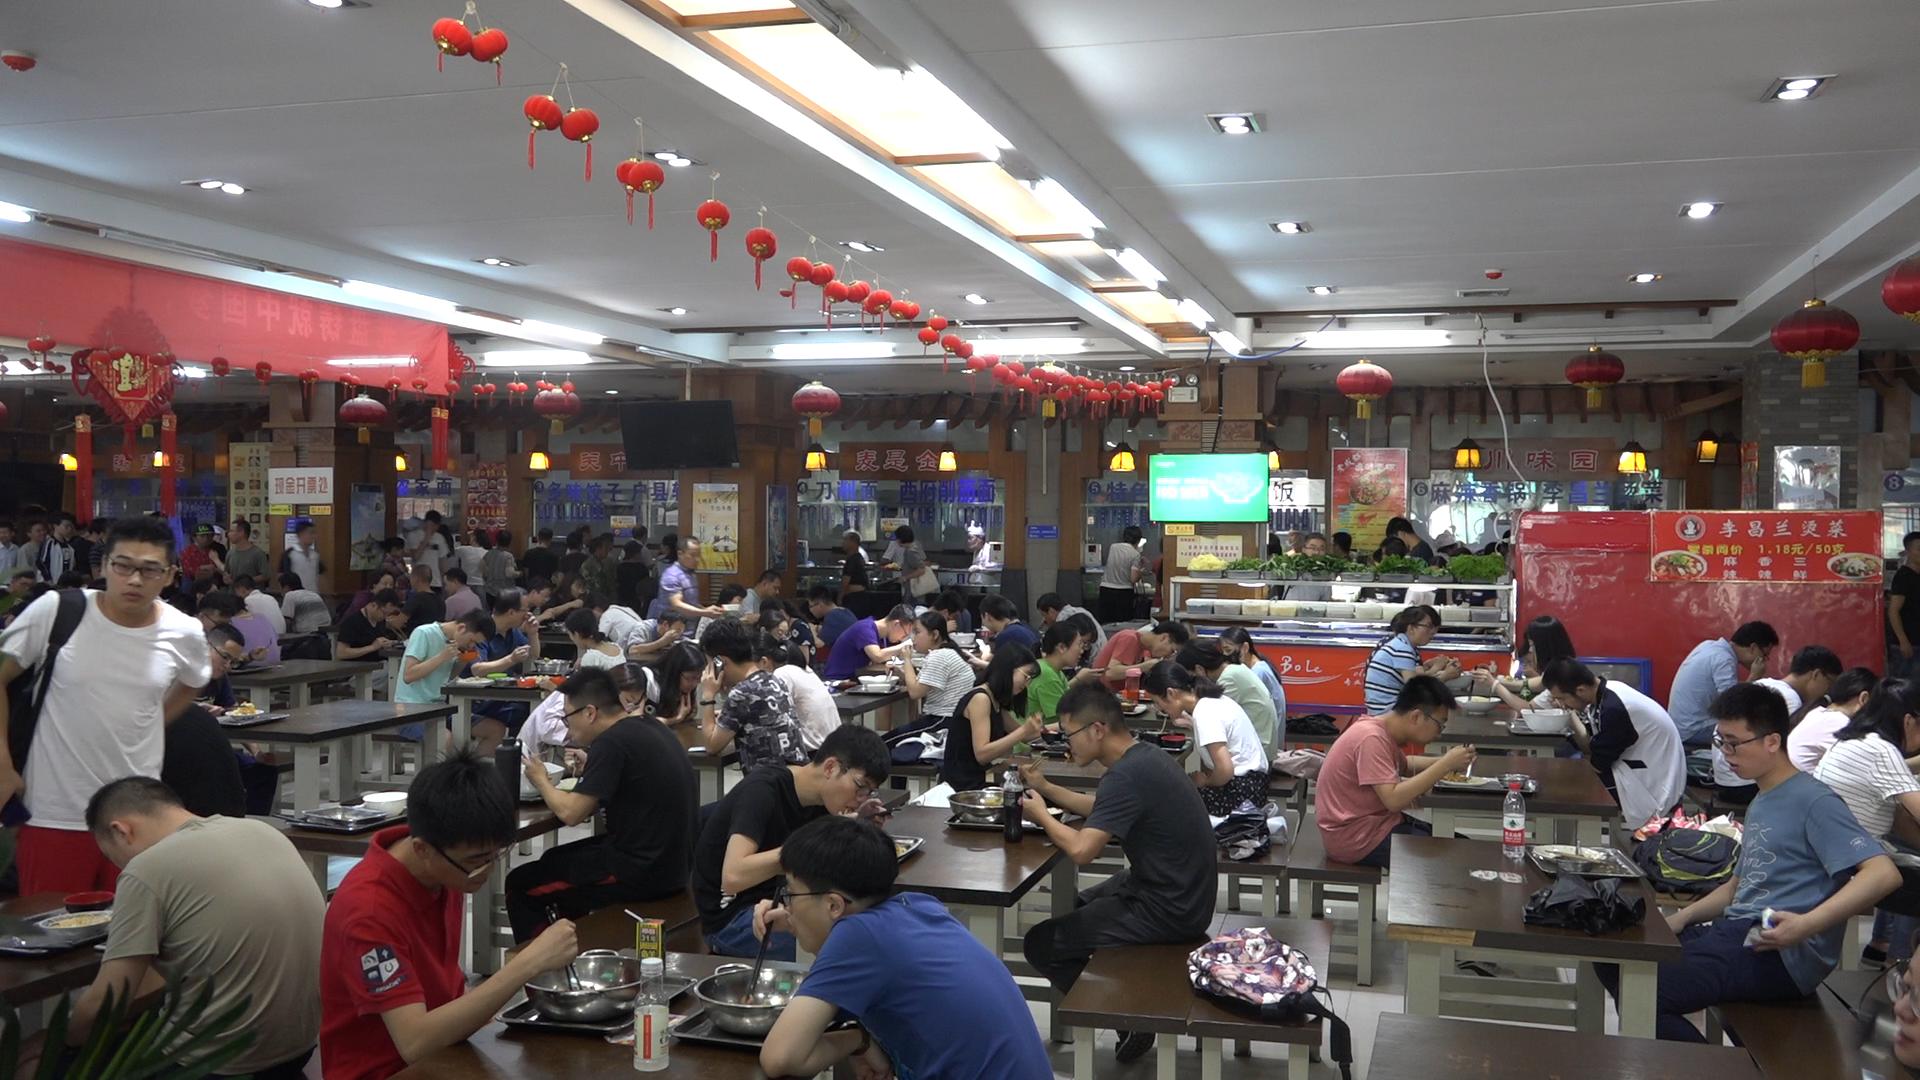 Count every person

91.